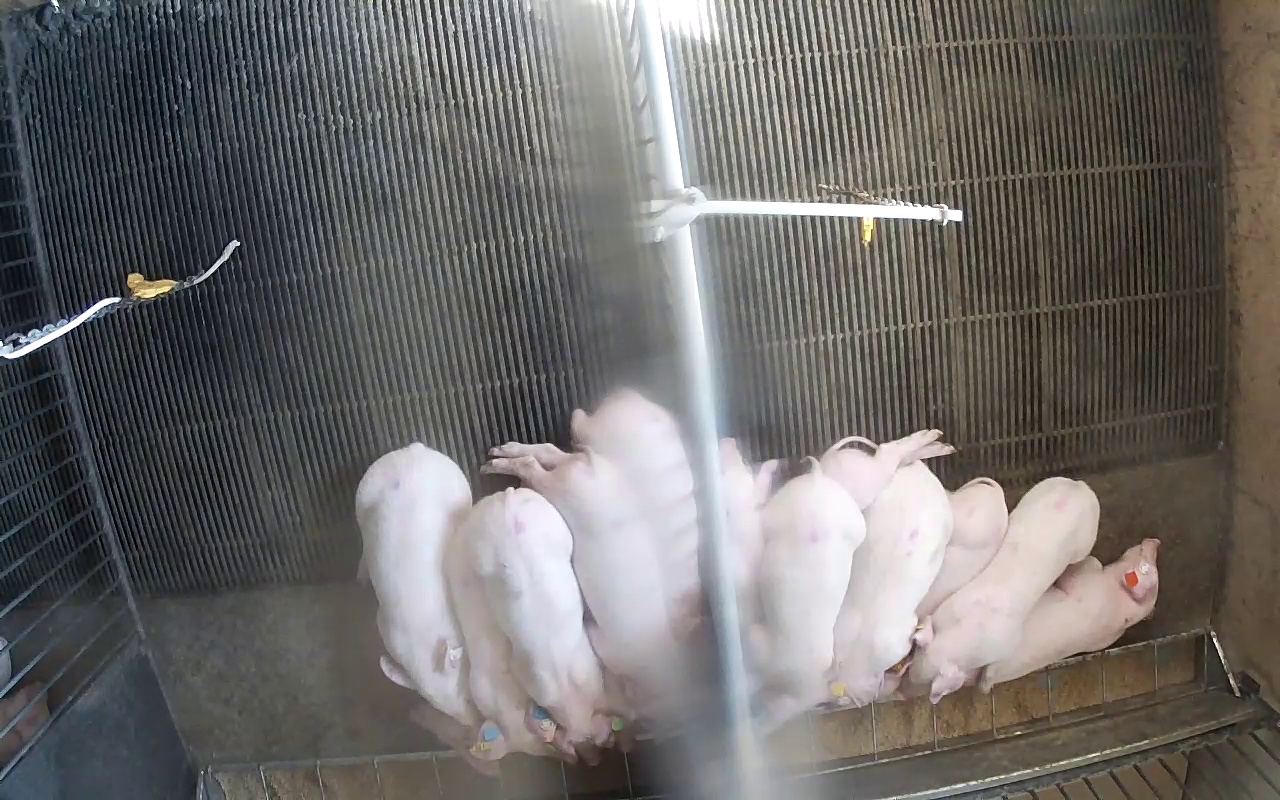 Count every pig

14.